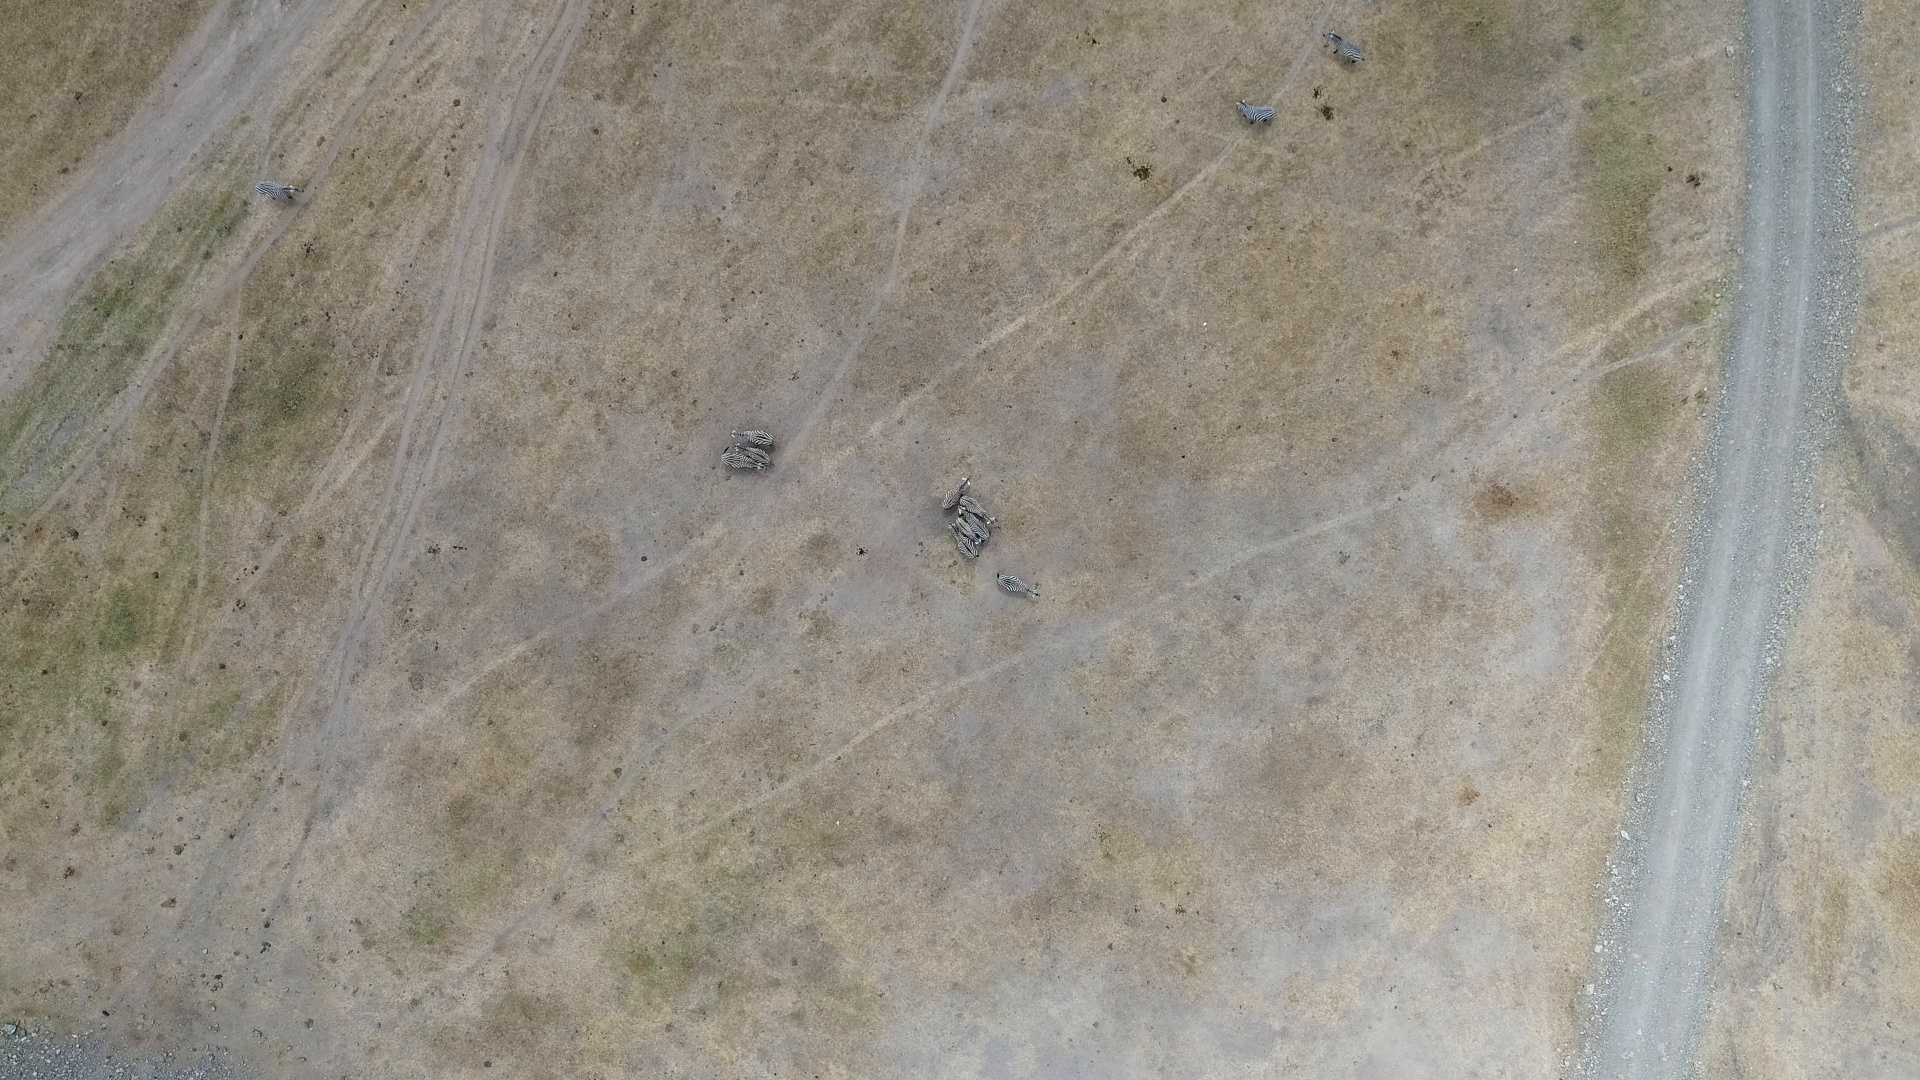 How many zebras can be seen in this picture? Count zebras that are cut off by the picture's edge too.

12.